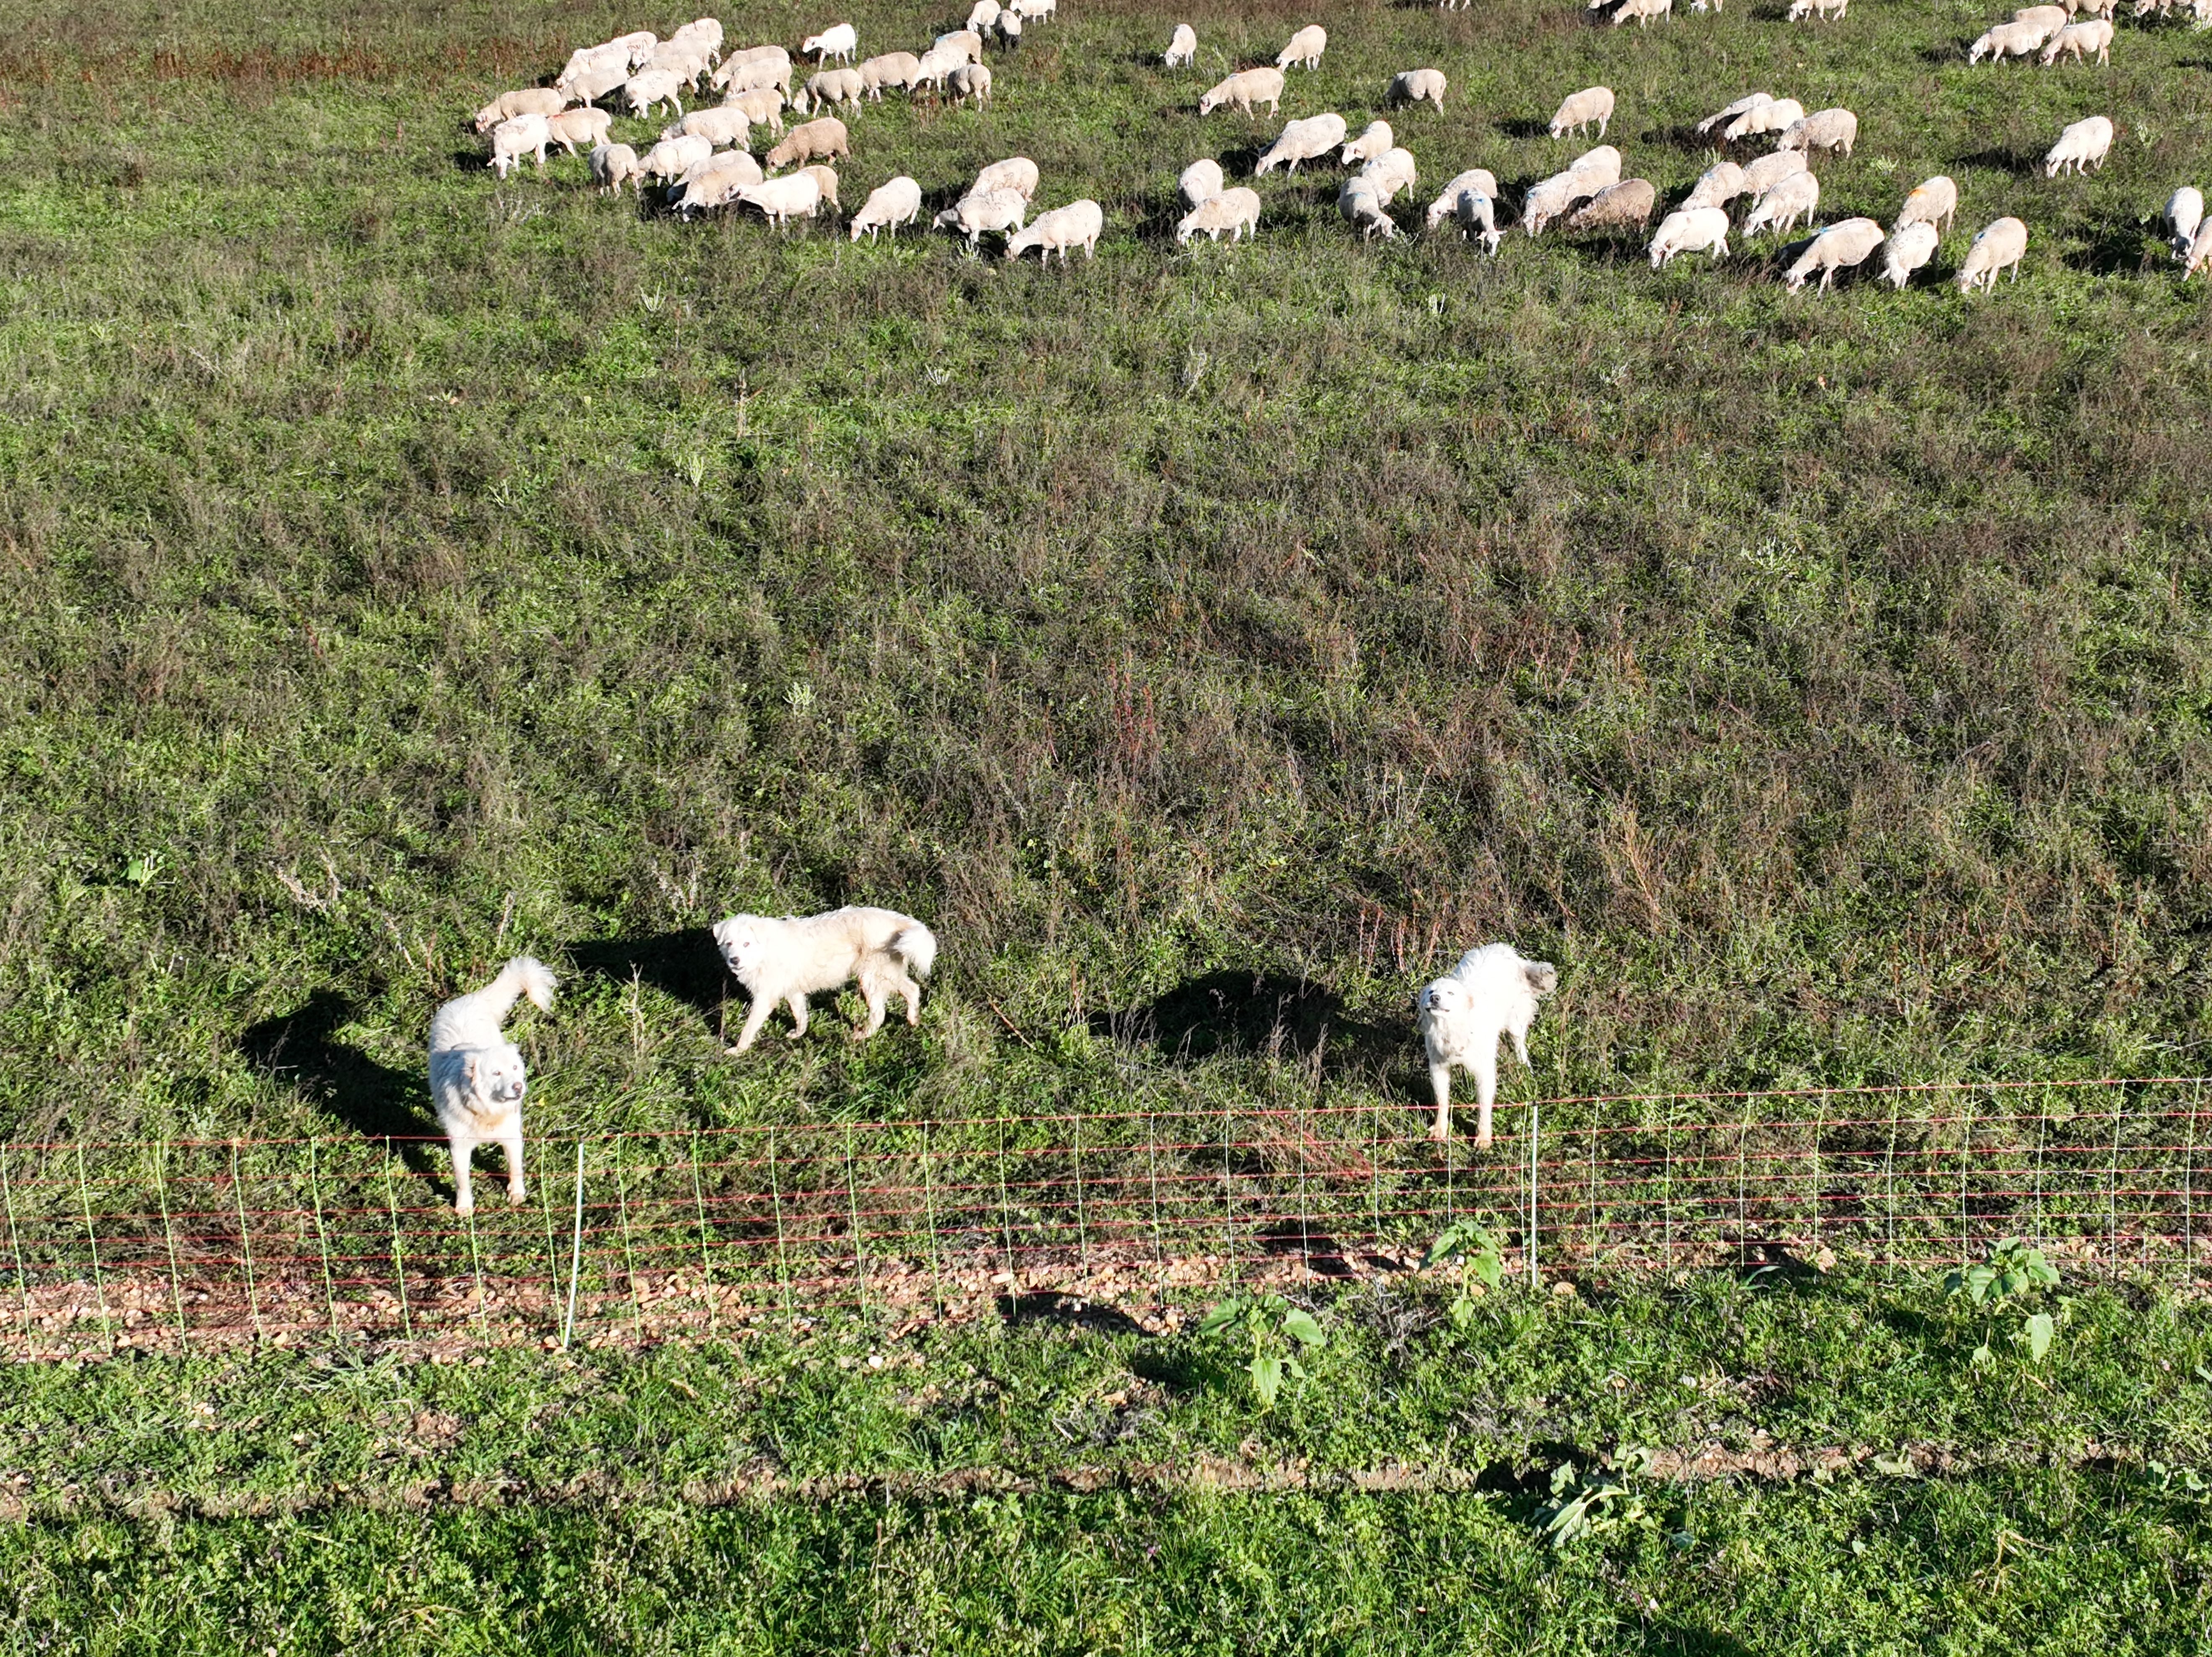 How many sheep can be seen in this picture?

70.